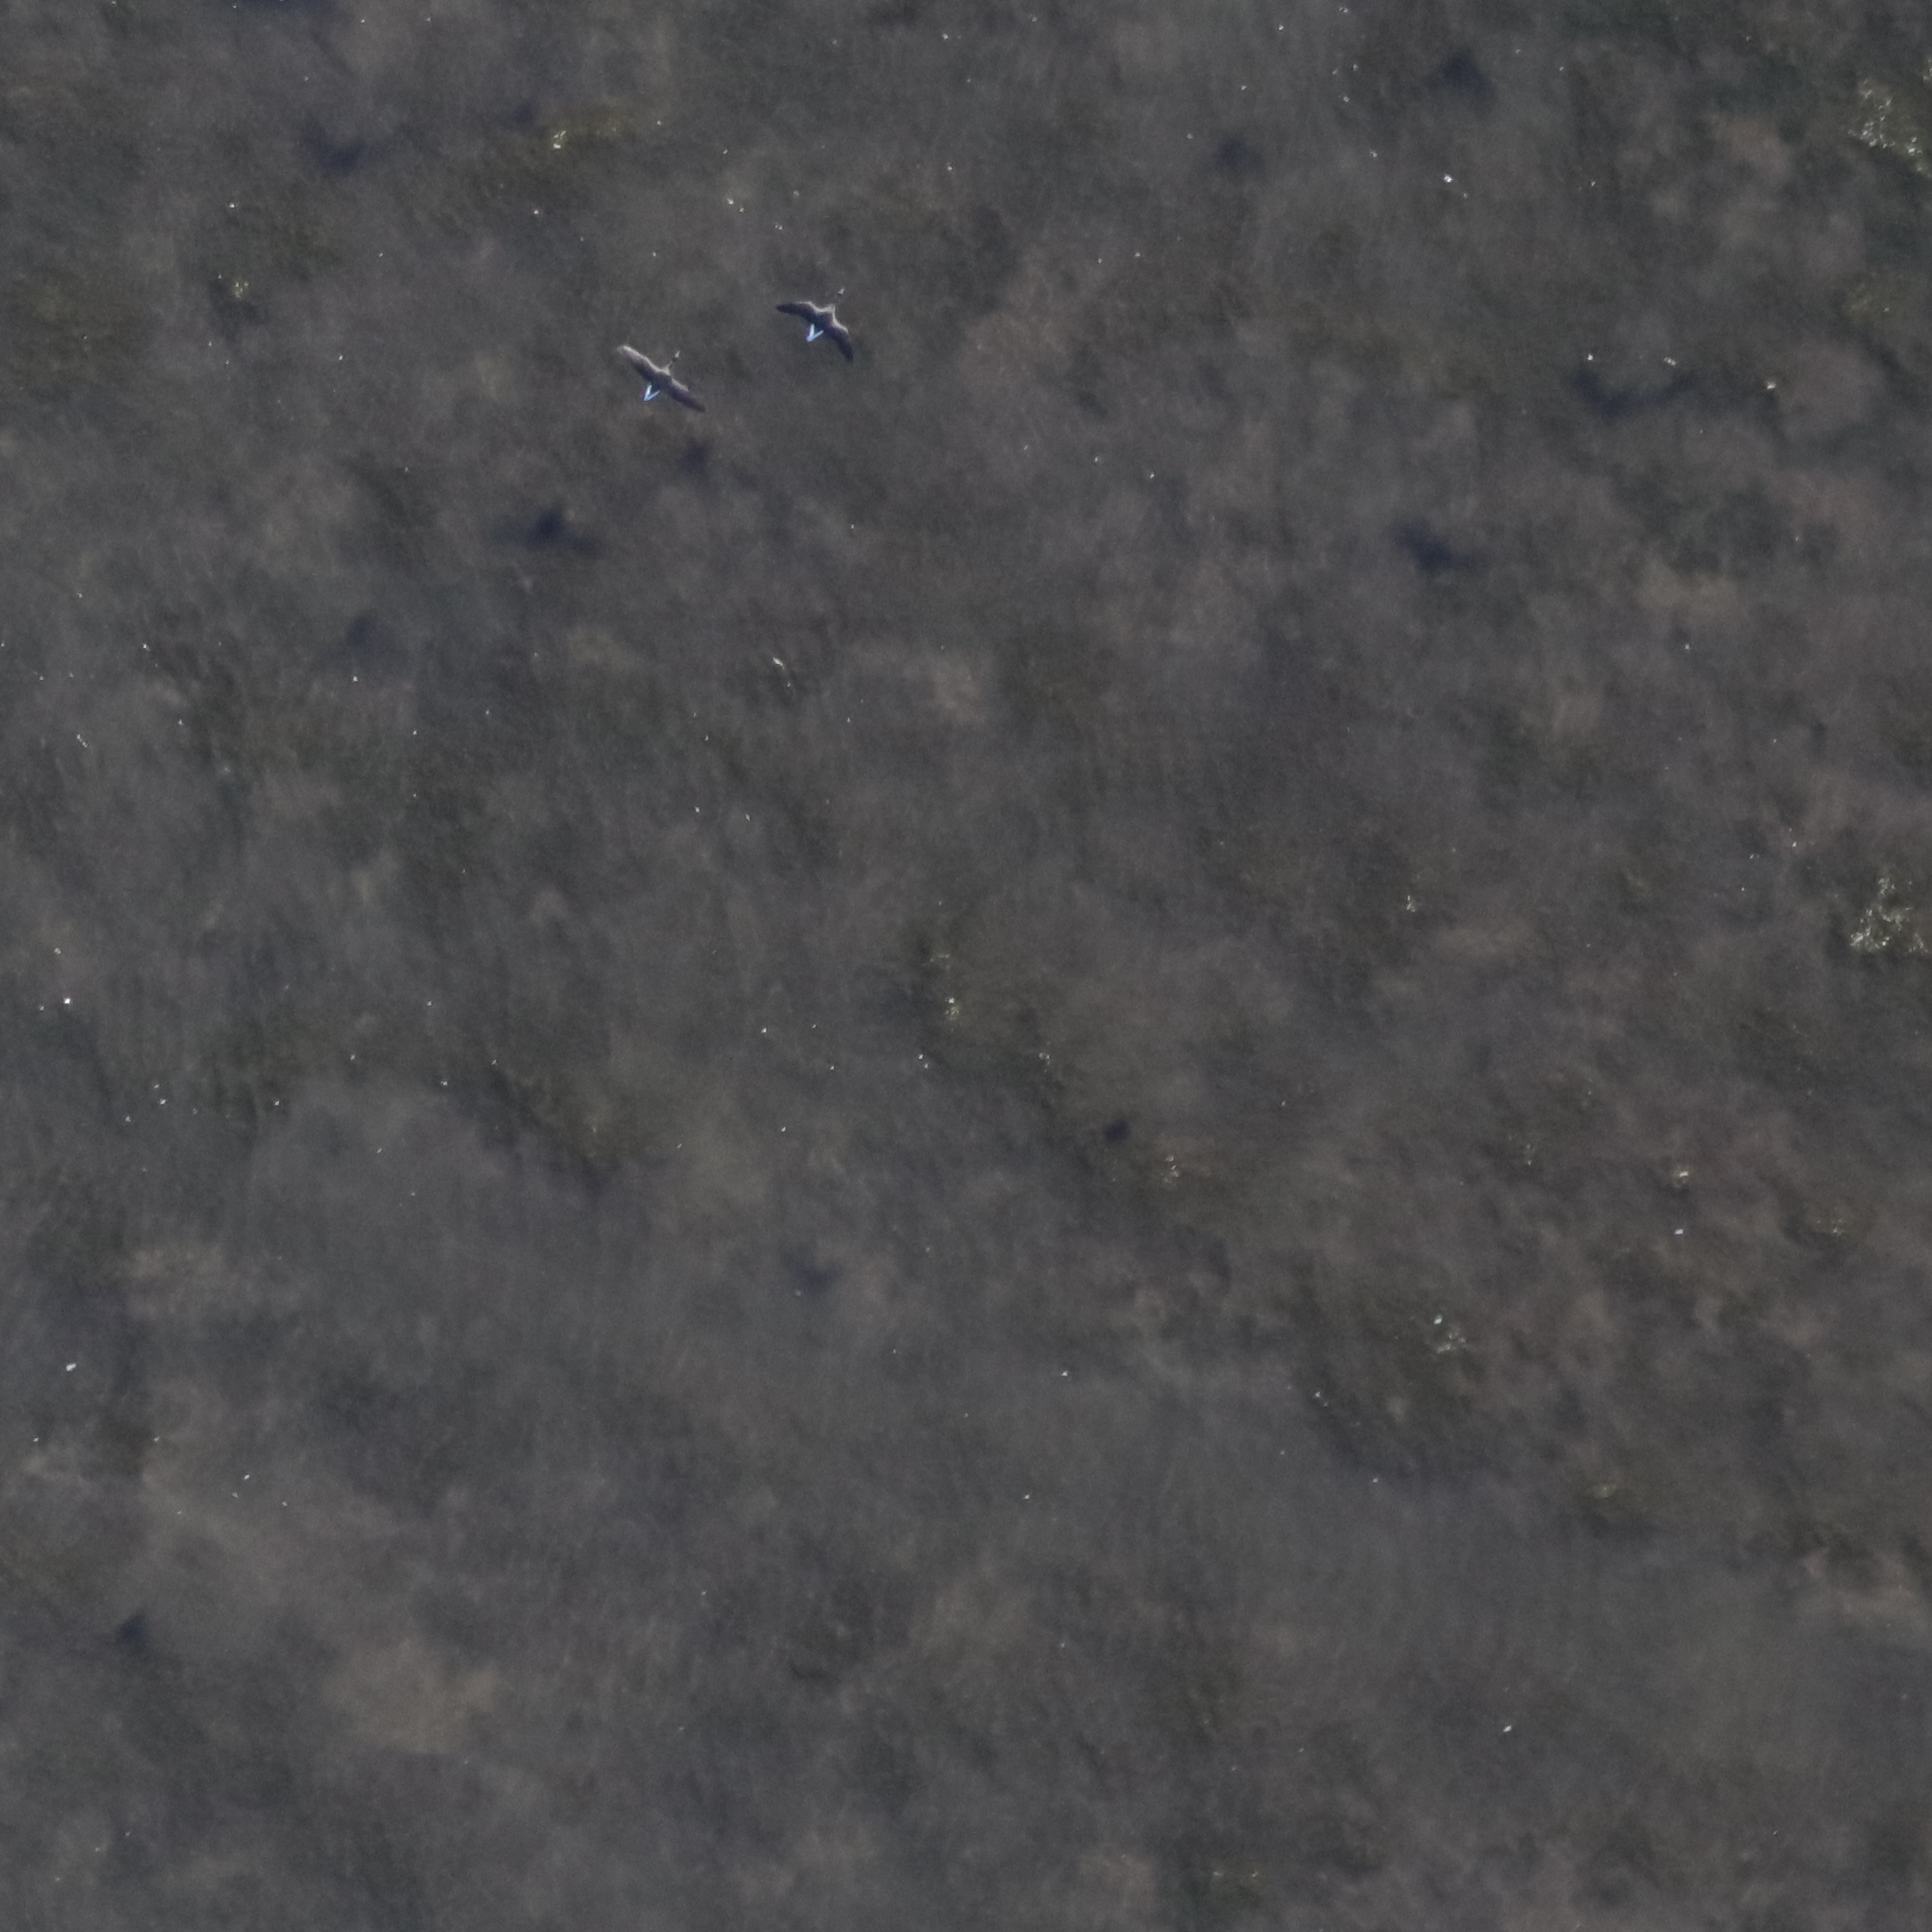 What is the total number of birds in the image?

2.